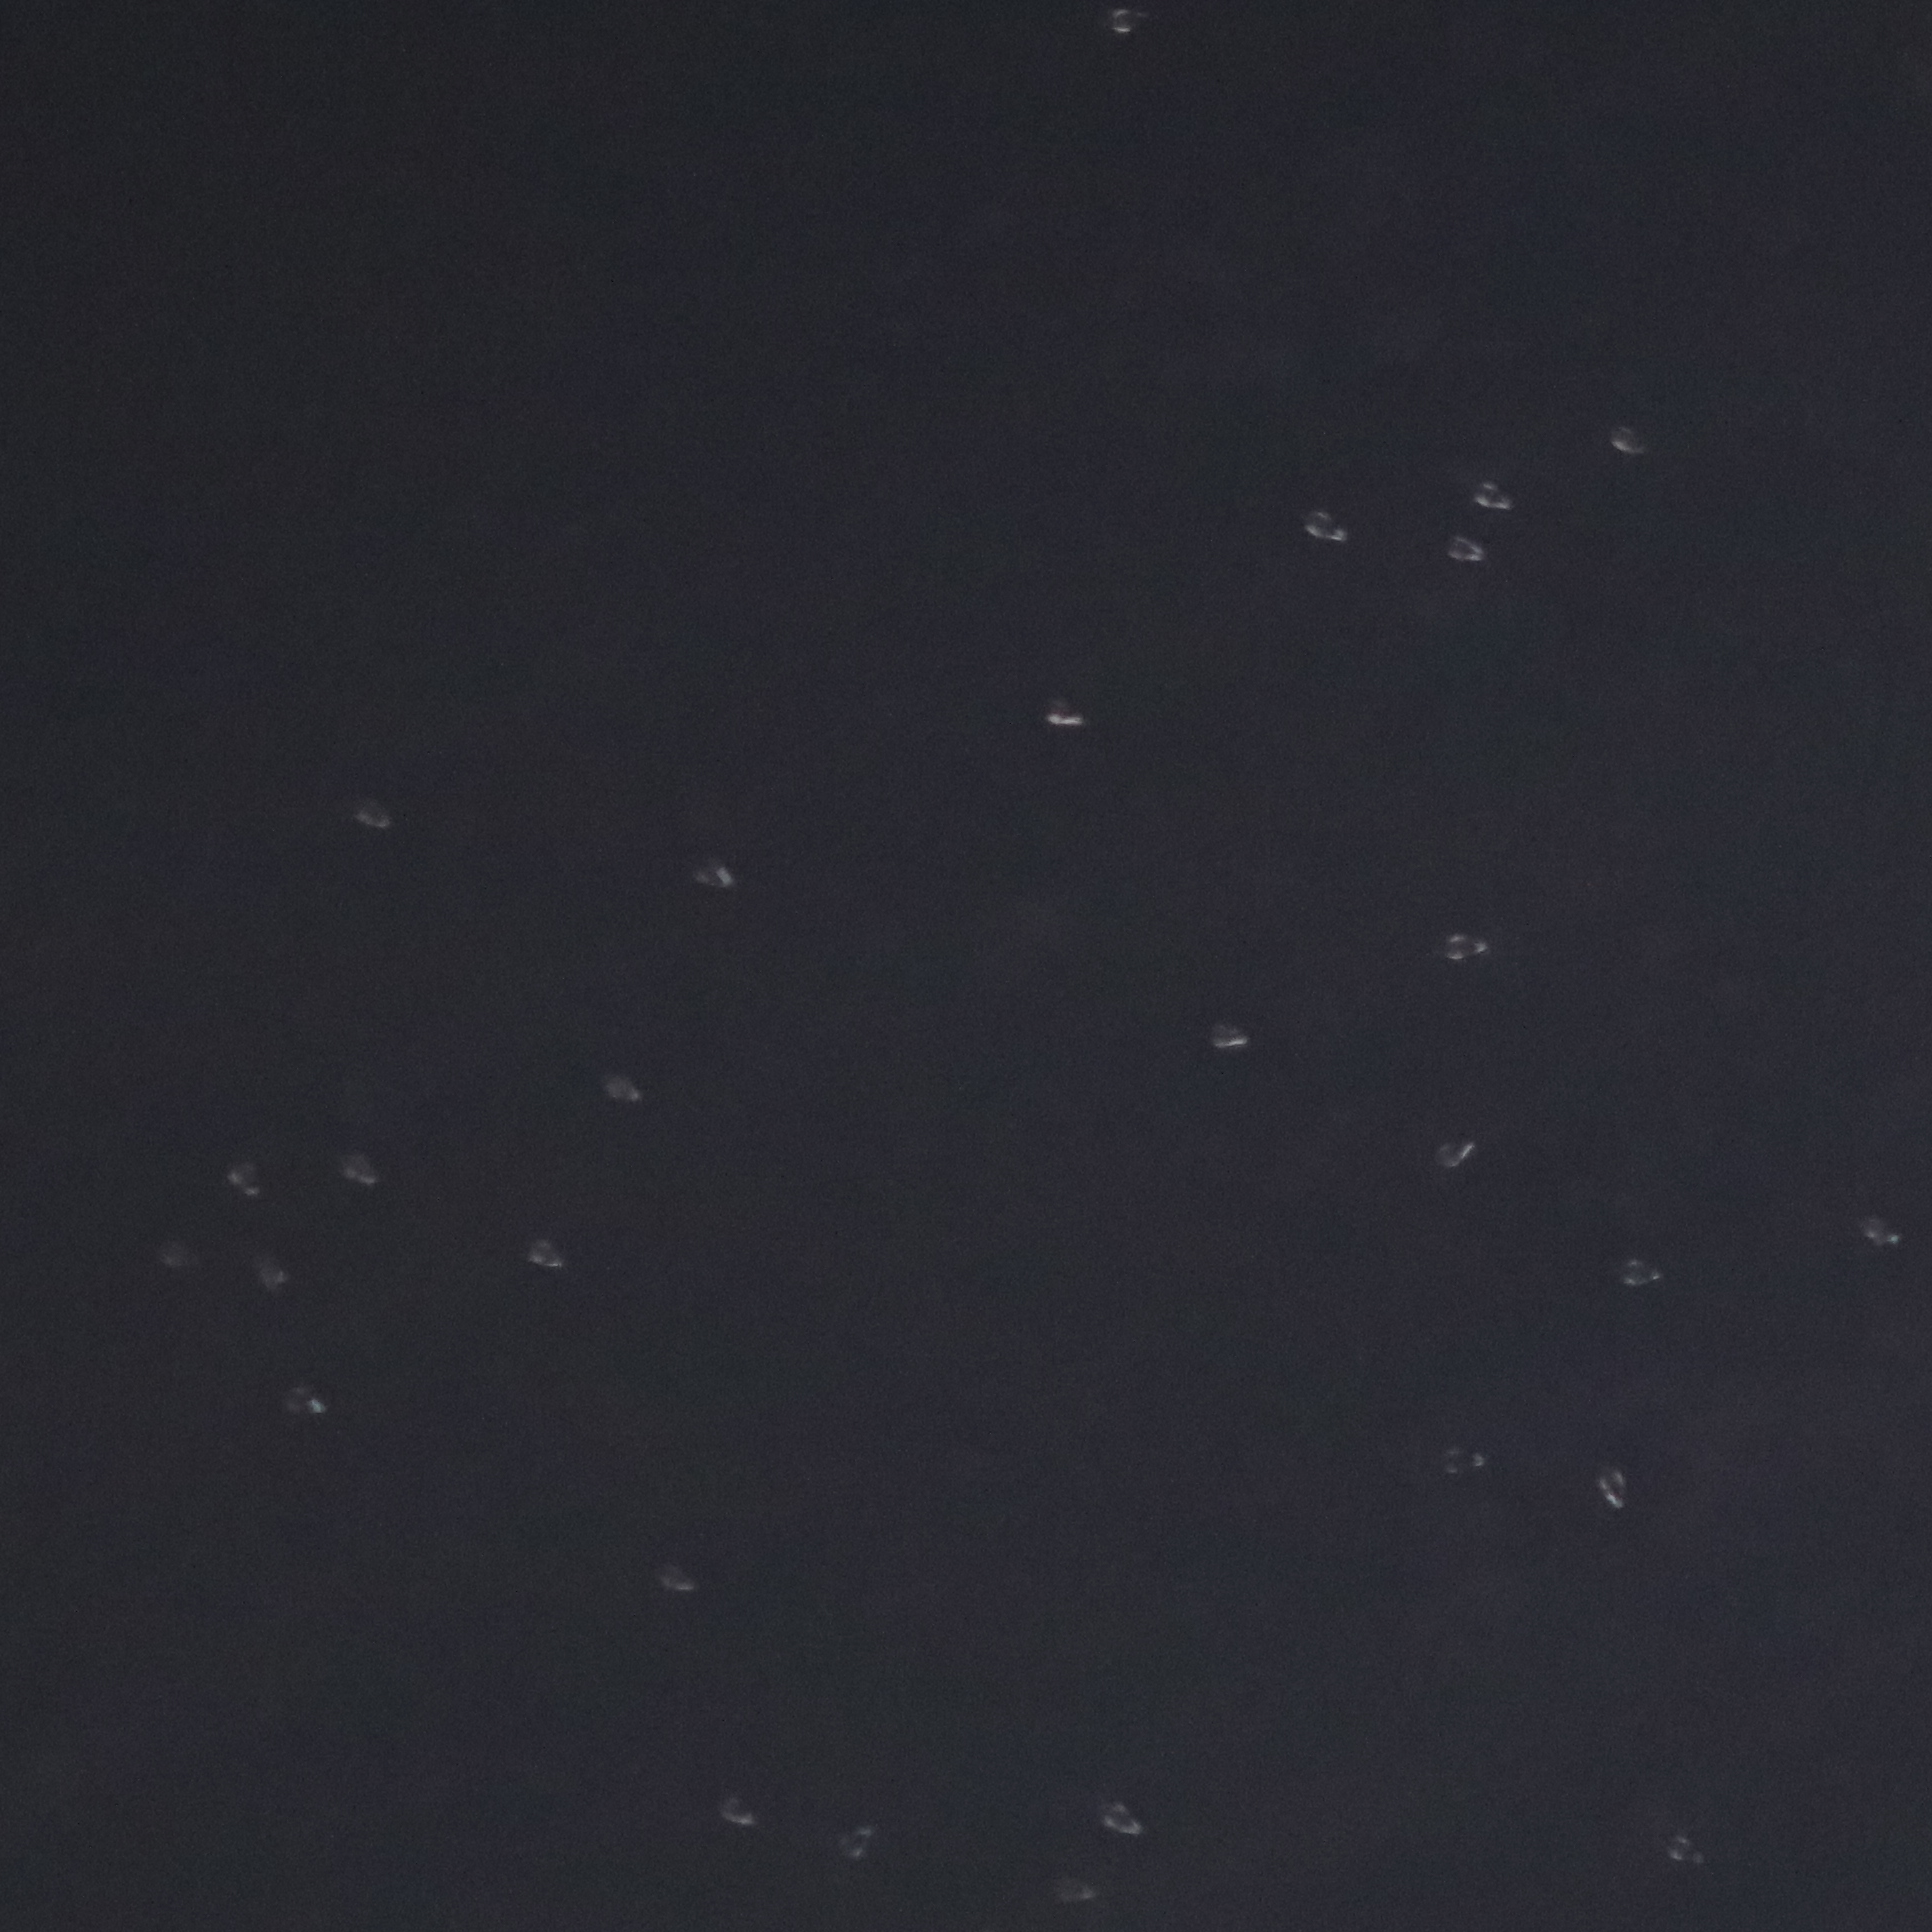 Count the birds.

28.